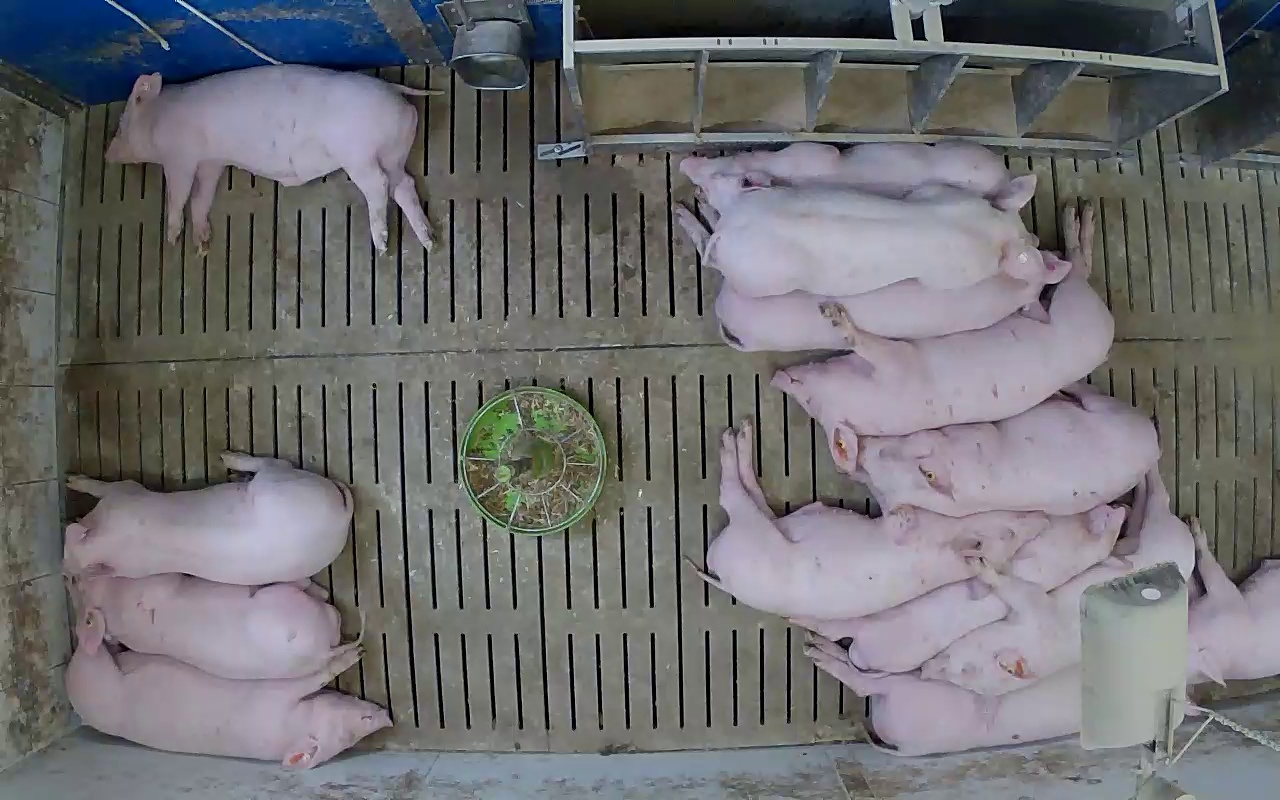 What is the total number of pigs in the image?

14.